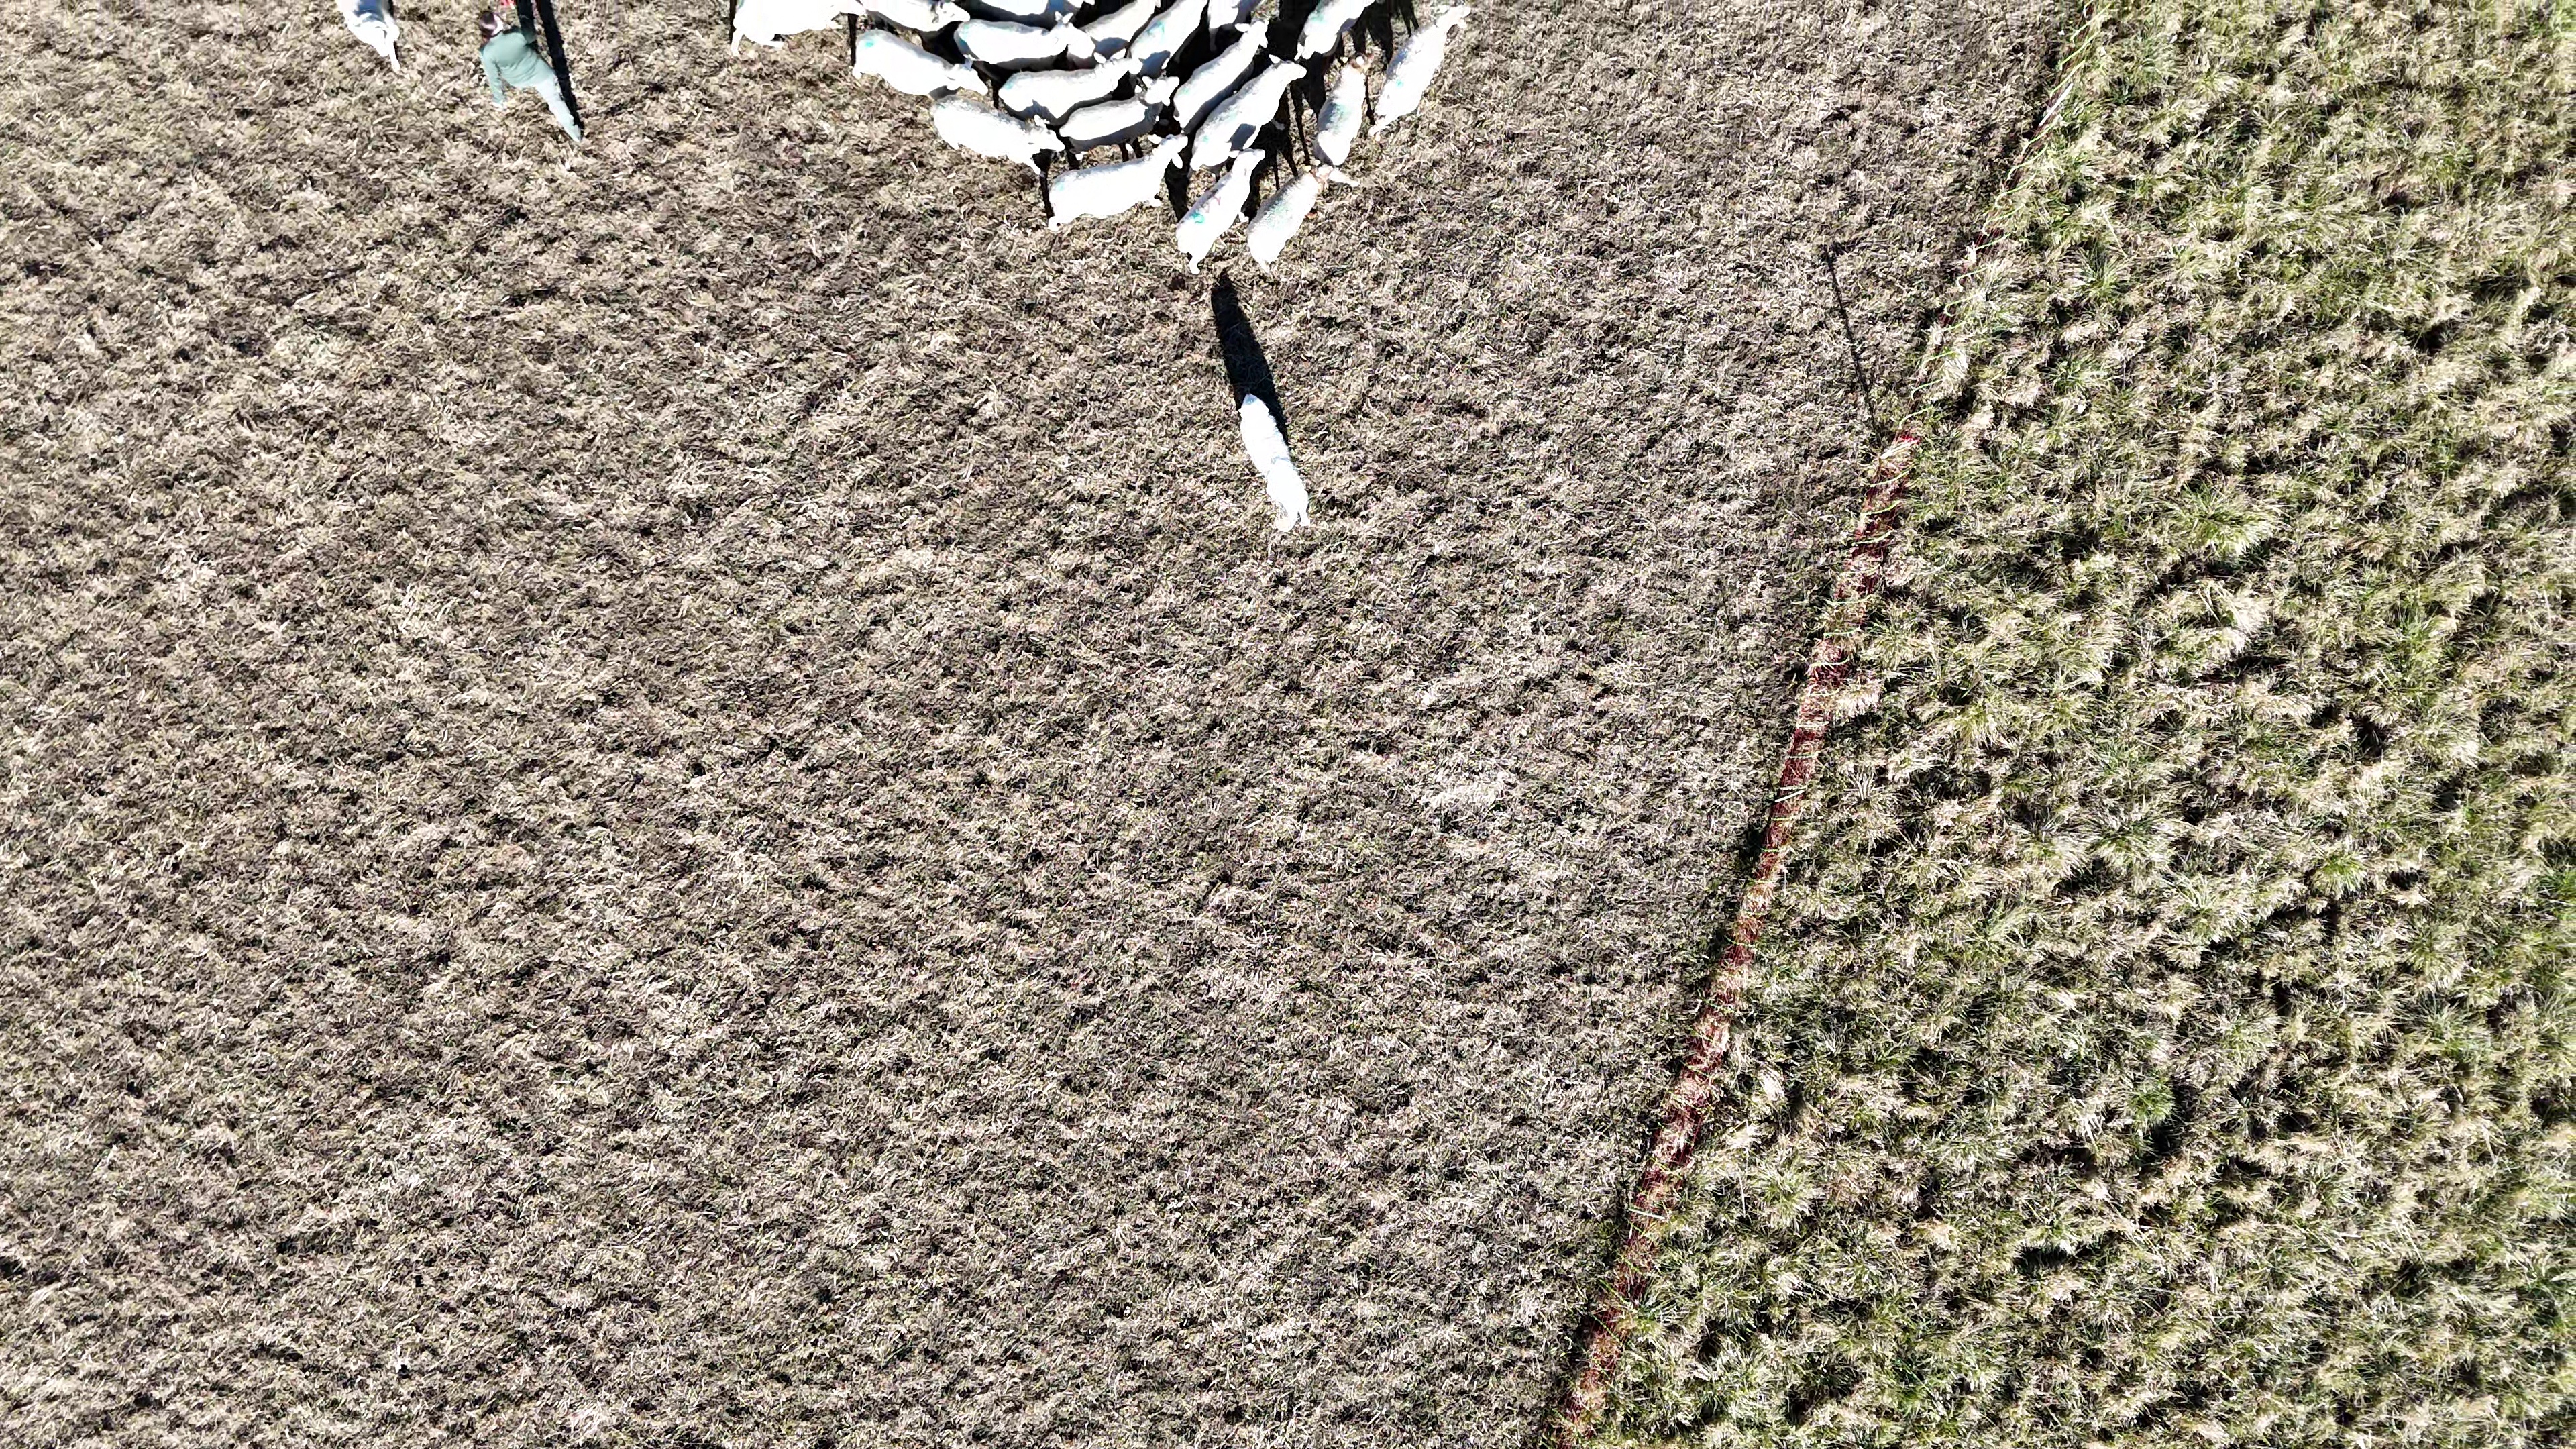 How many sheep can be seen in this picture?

18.